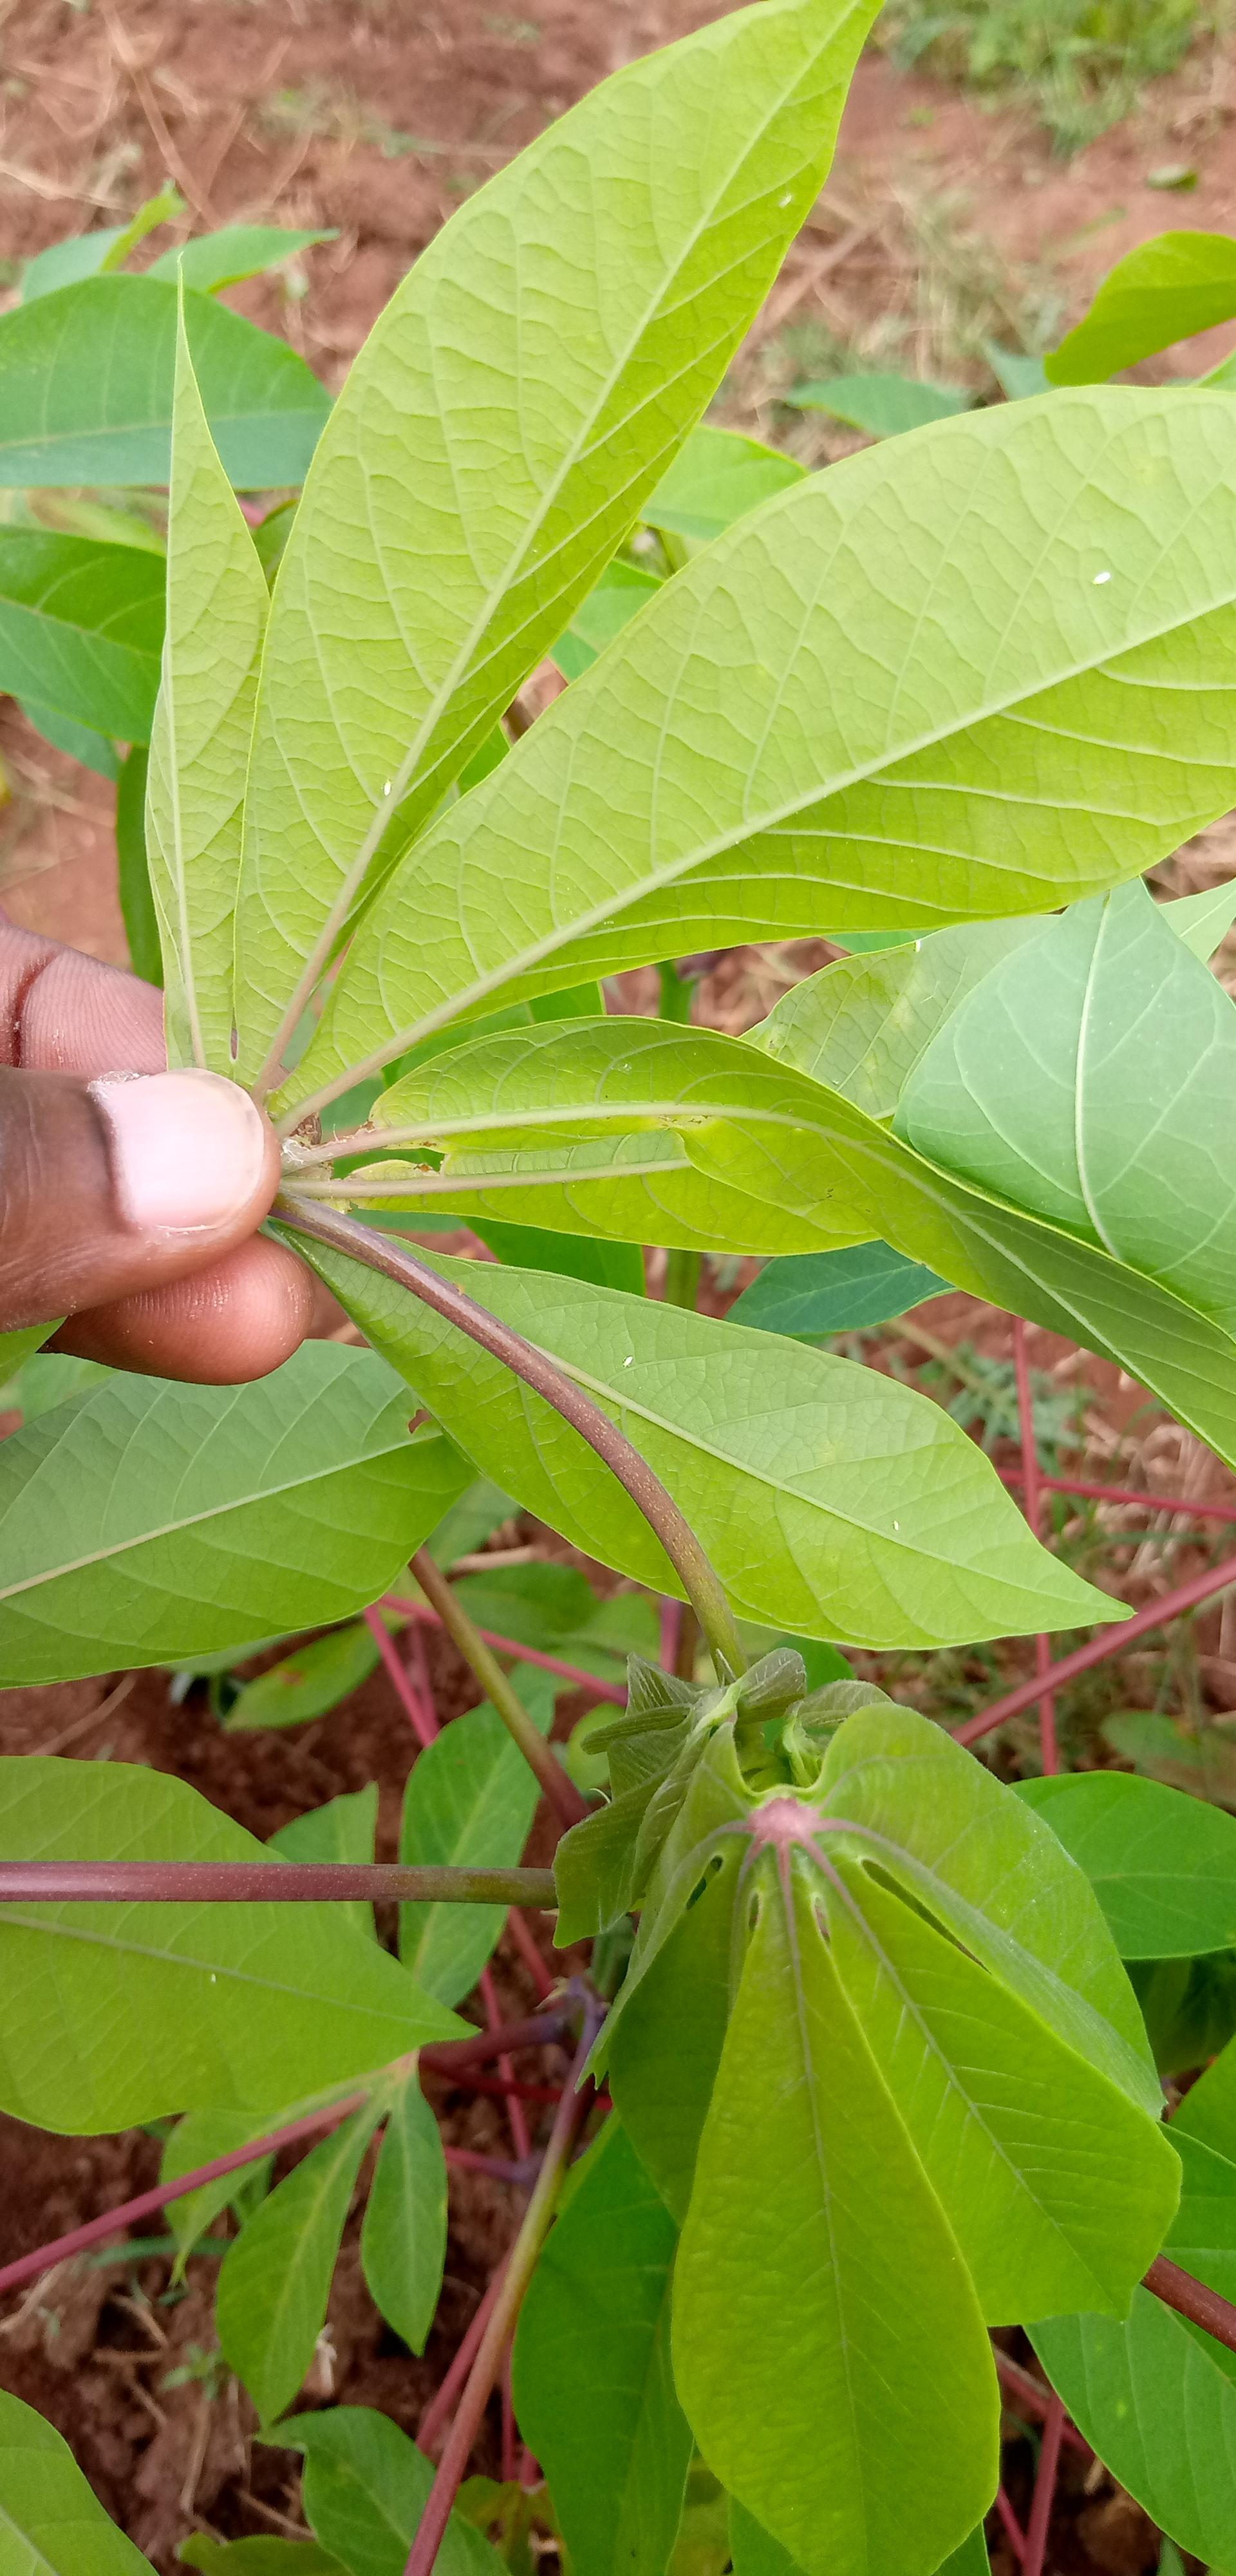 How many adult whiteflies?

5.